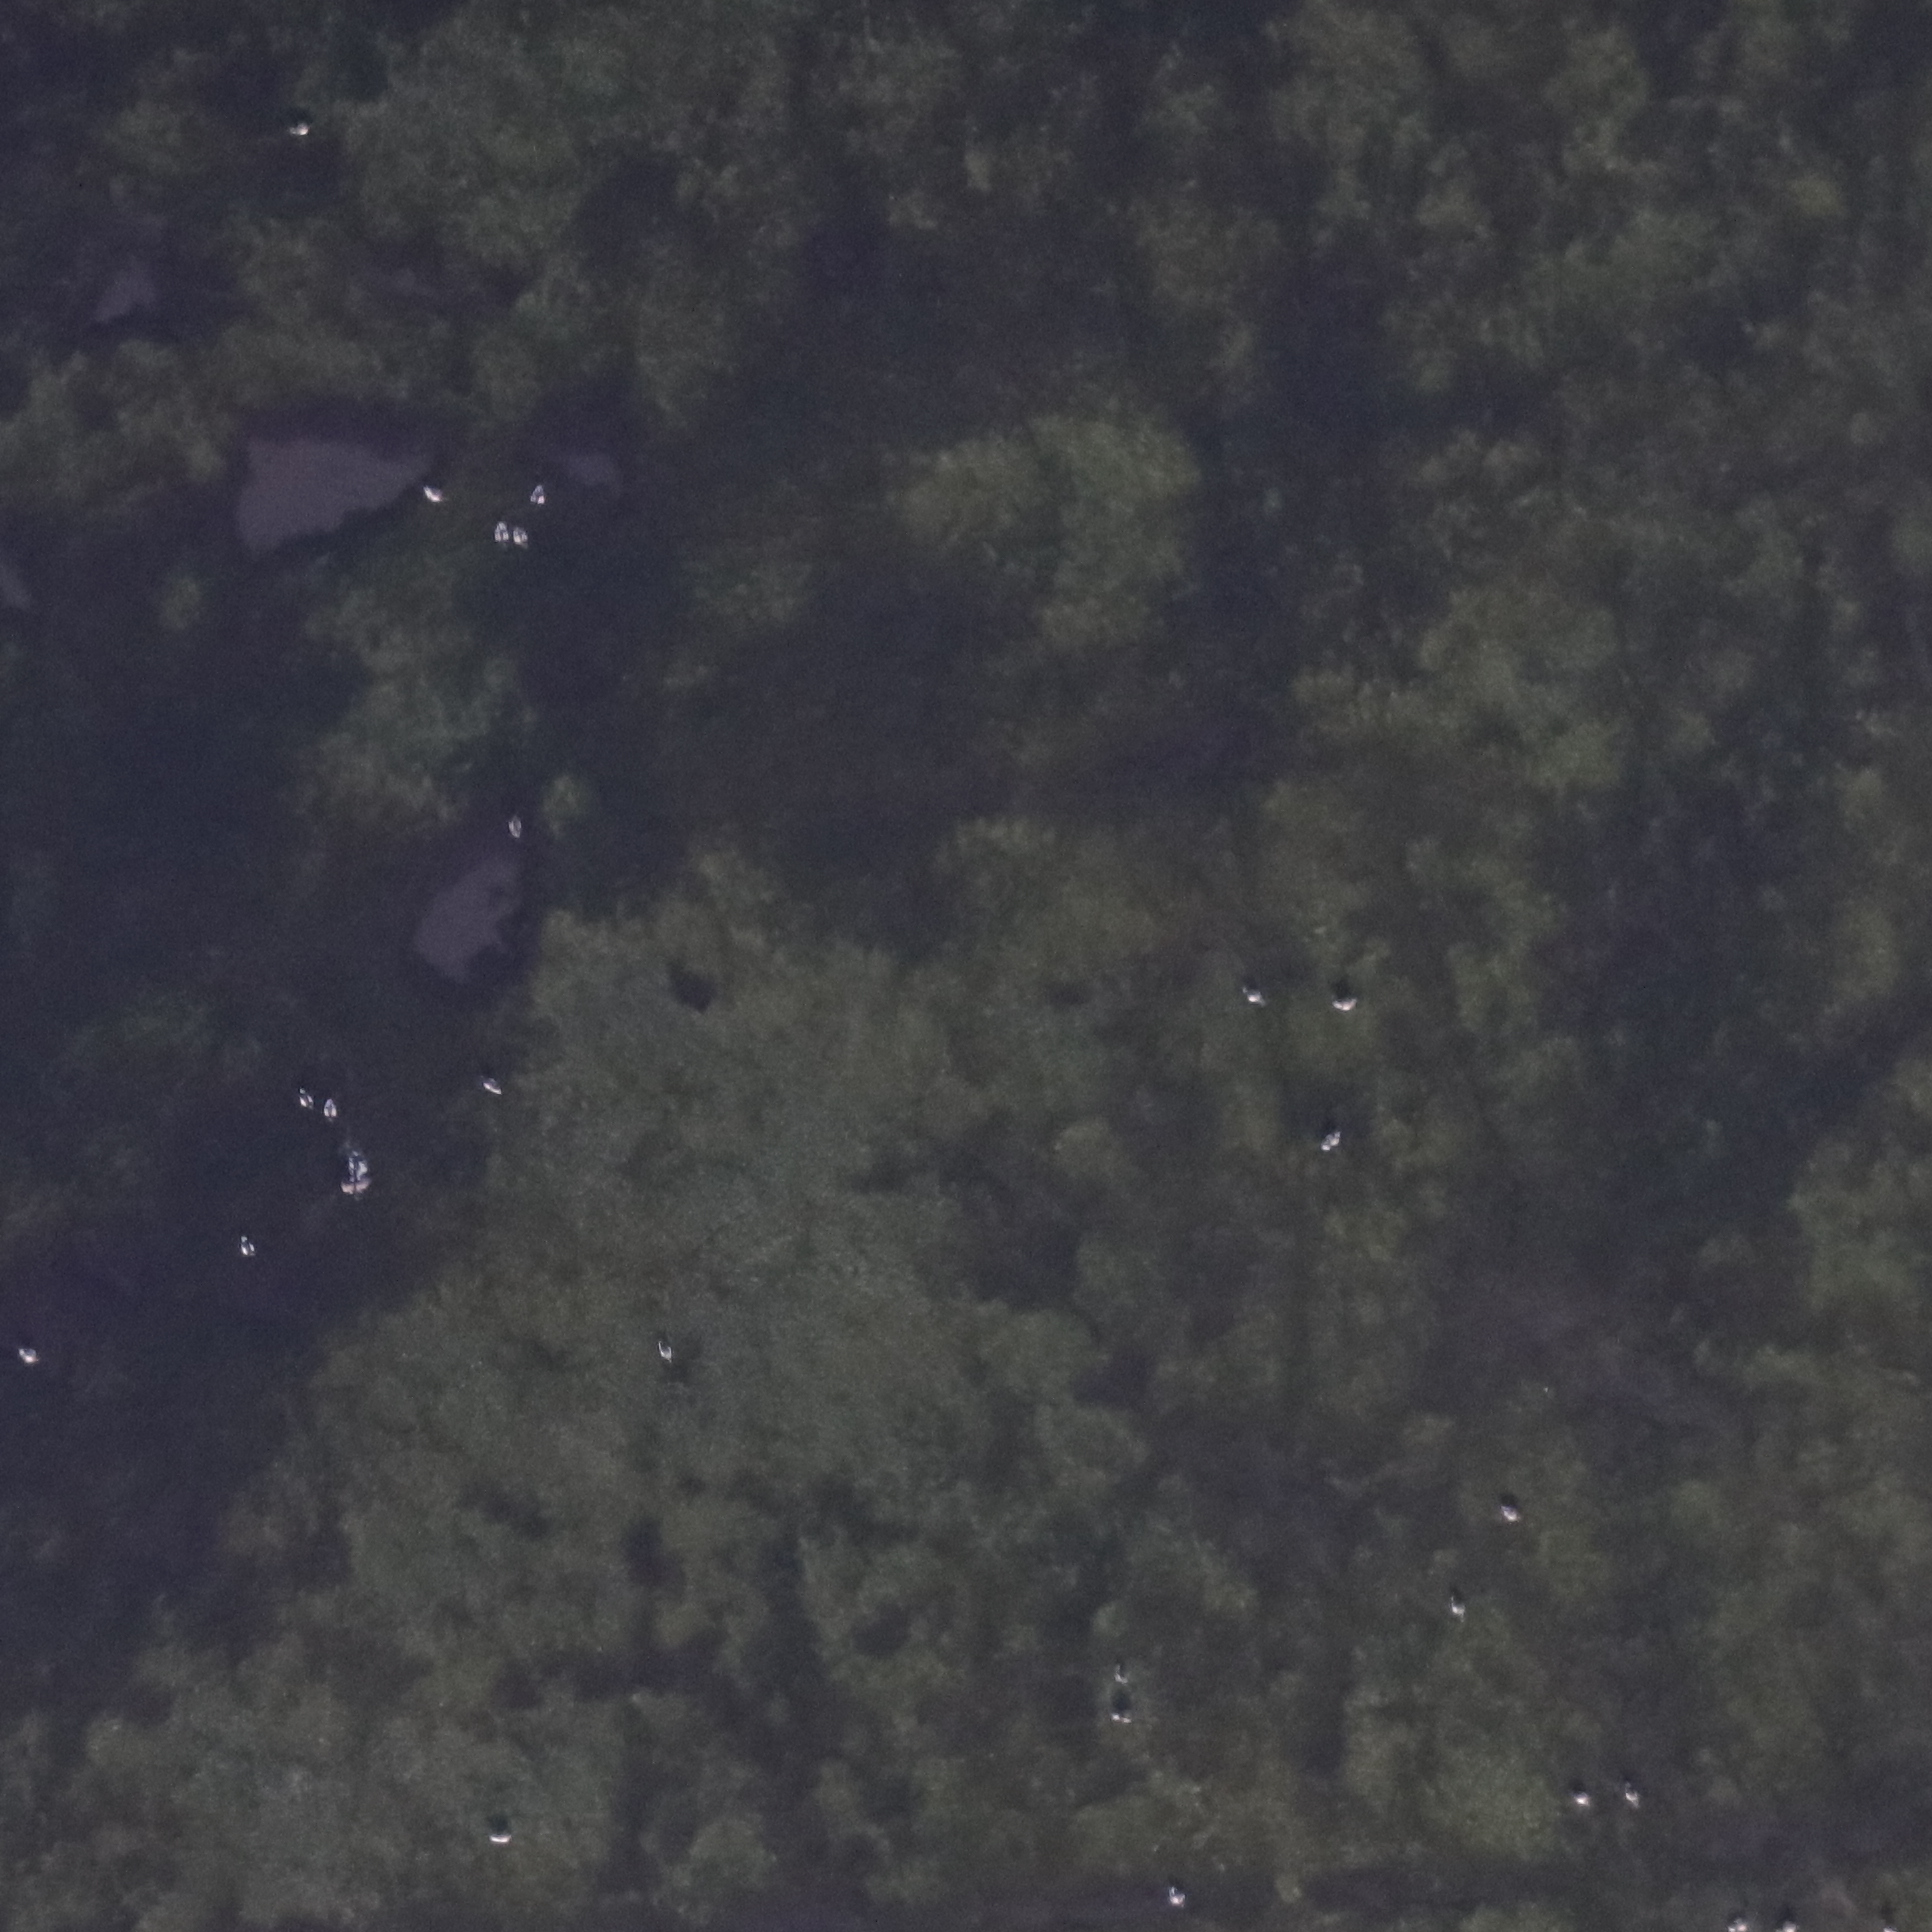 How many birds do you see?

26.